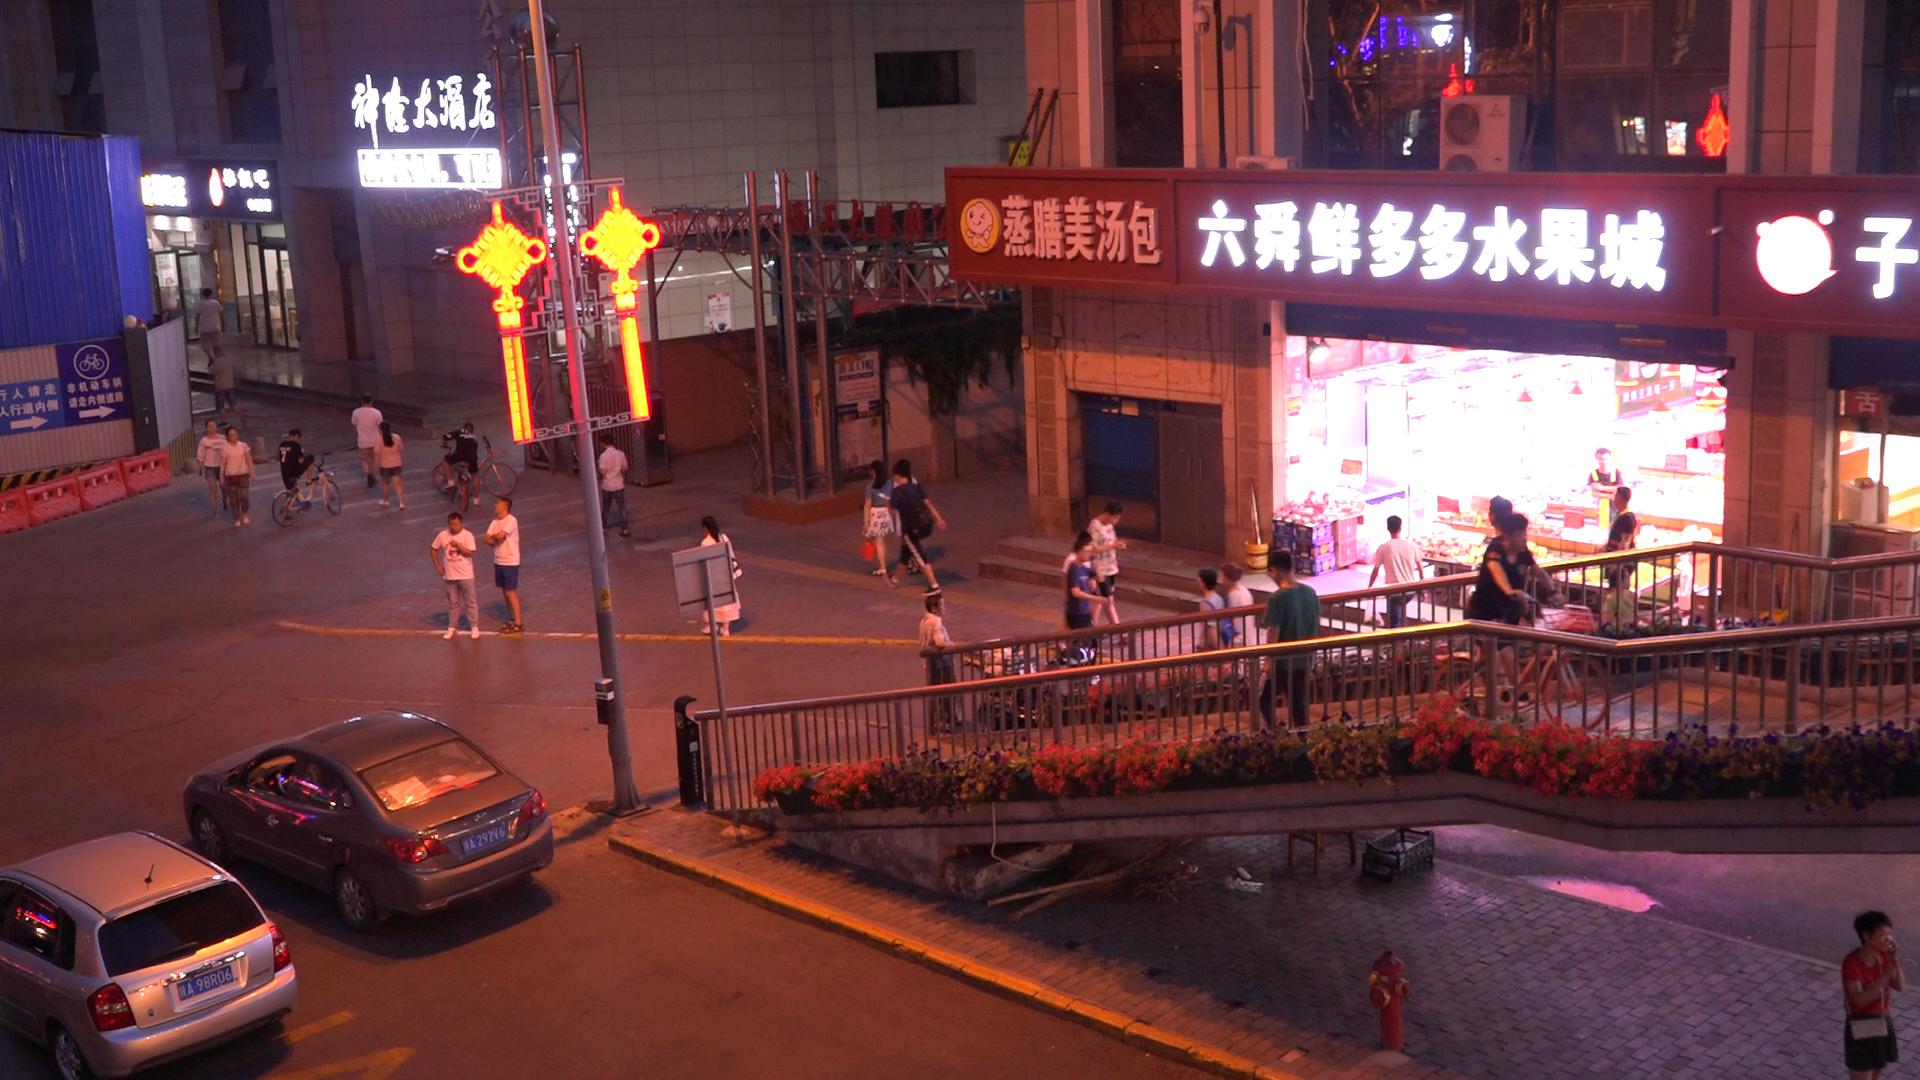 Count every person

29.